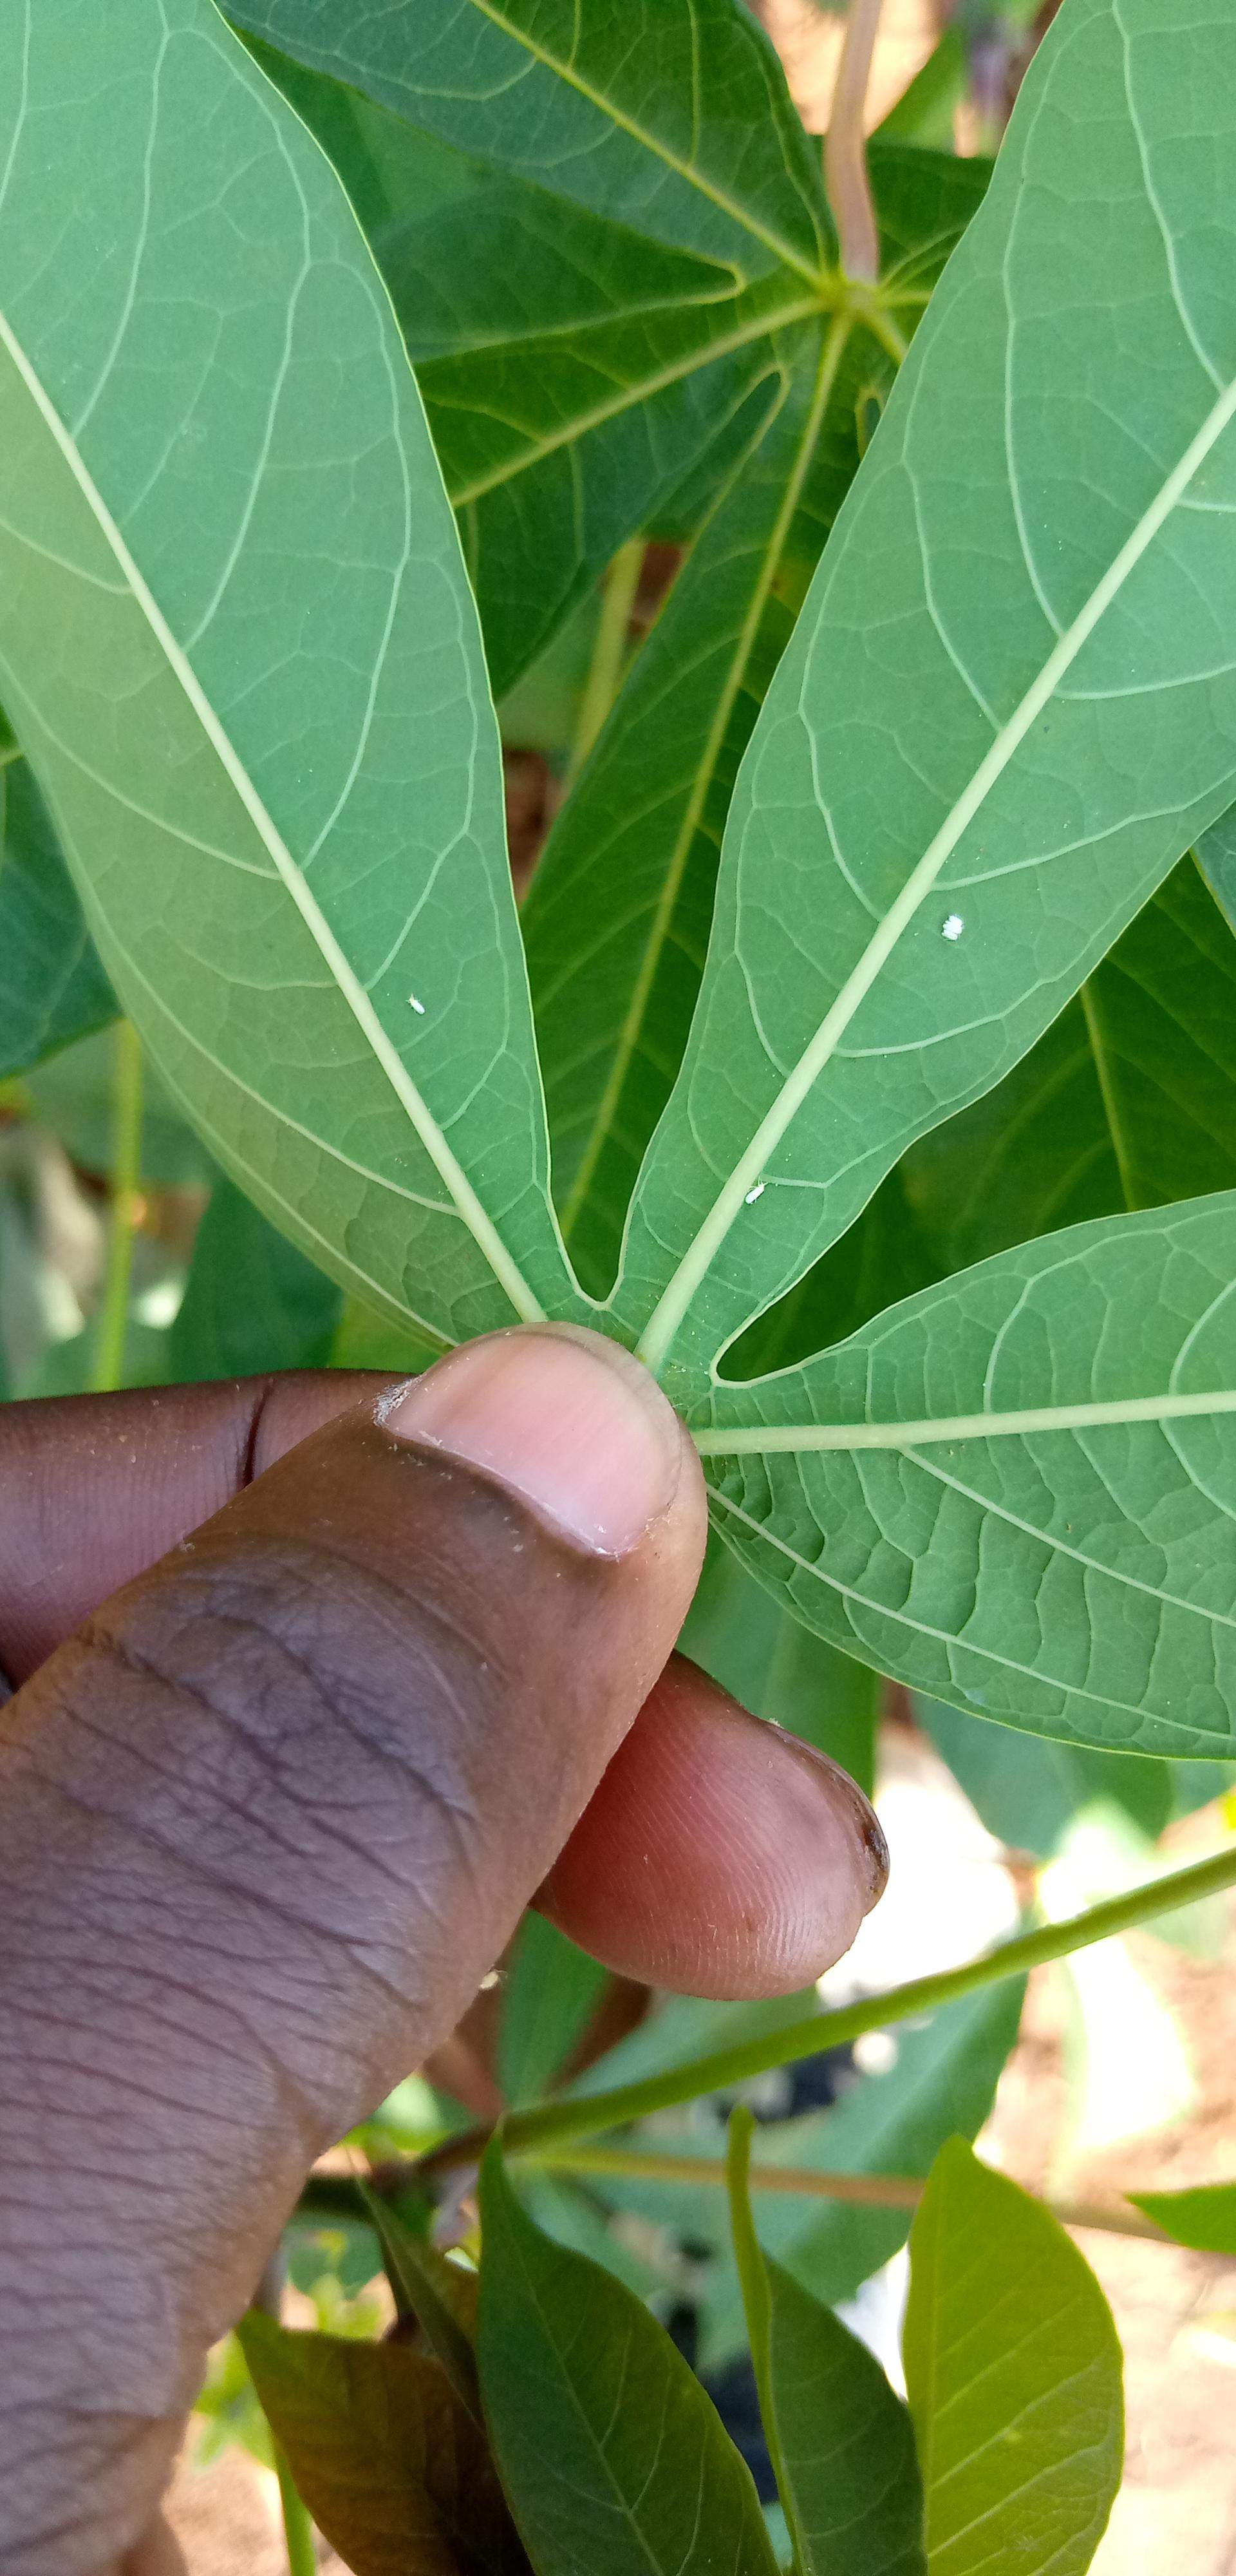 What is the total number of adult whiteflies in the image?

4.